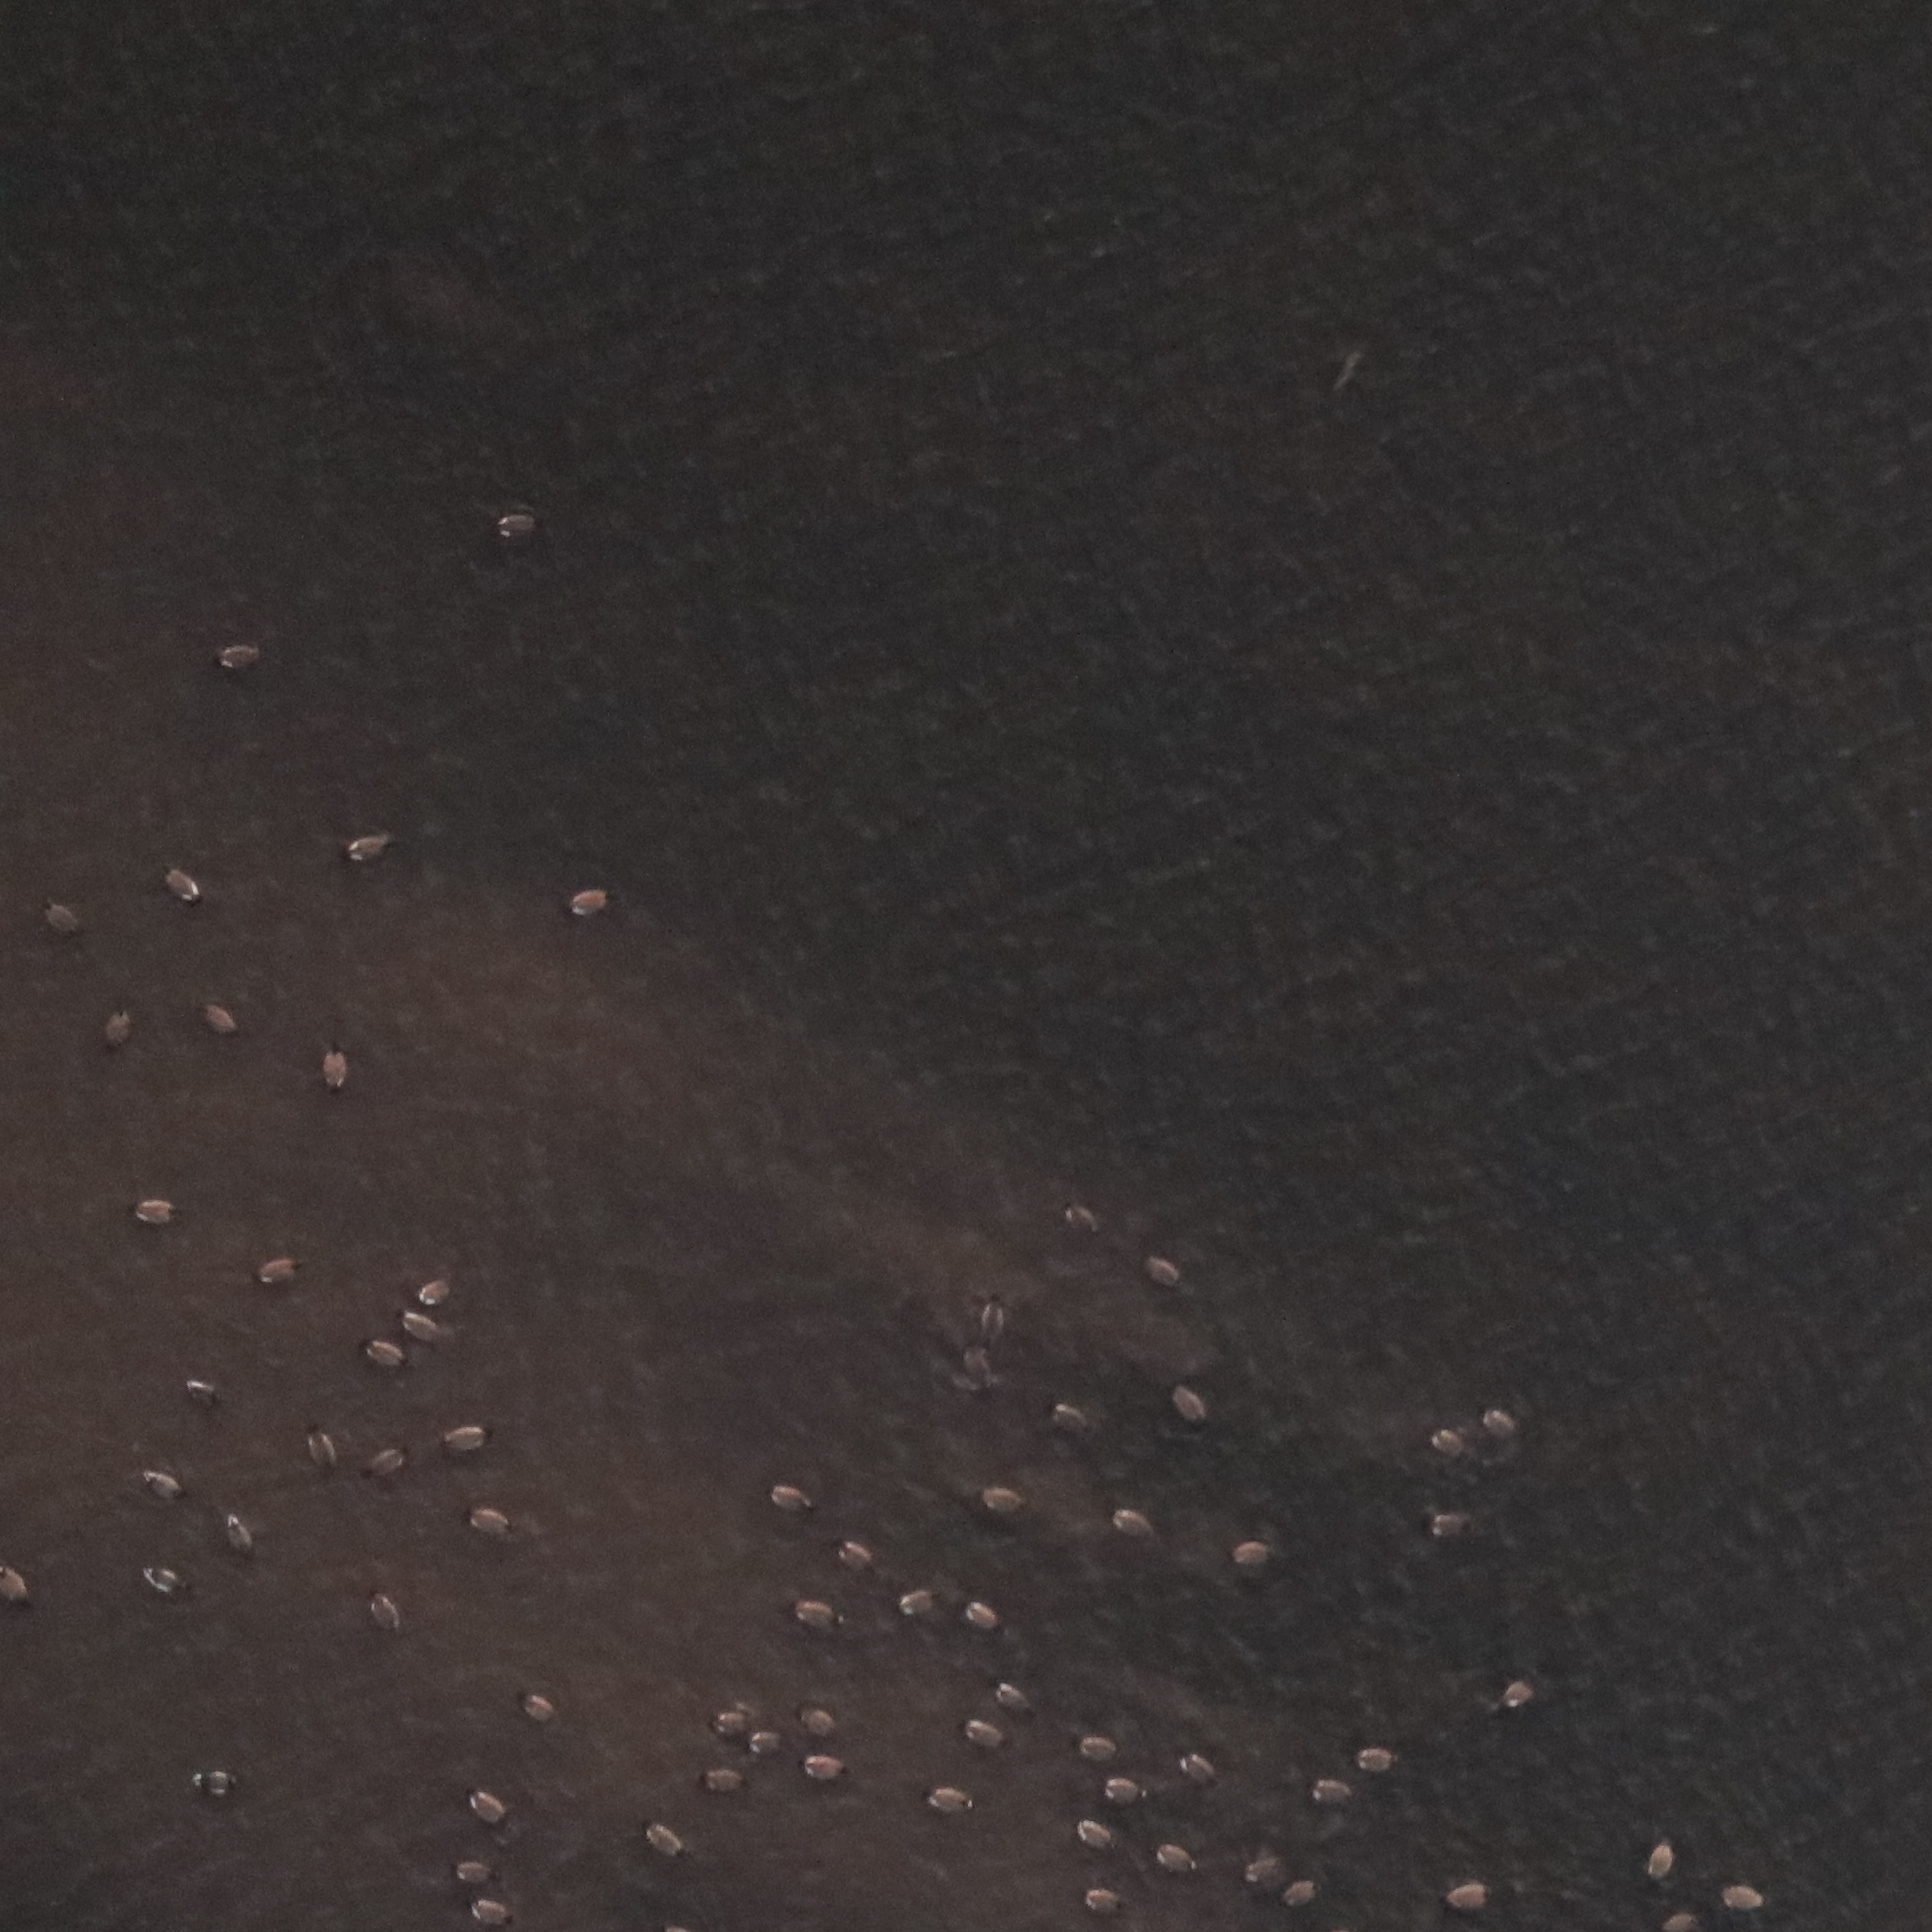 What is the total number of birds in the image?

69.